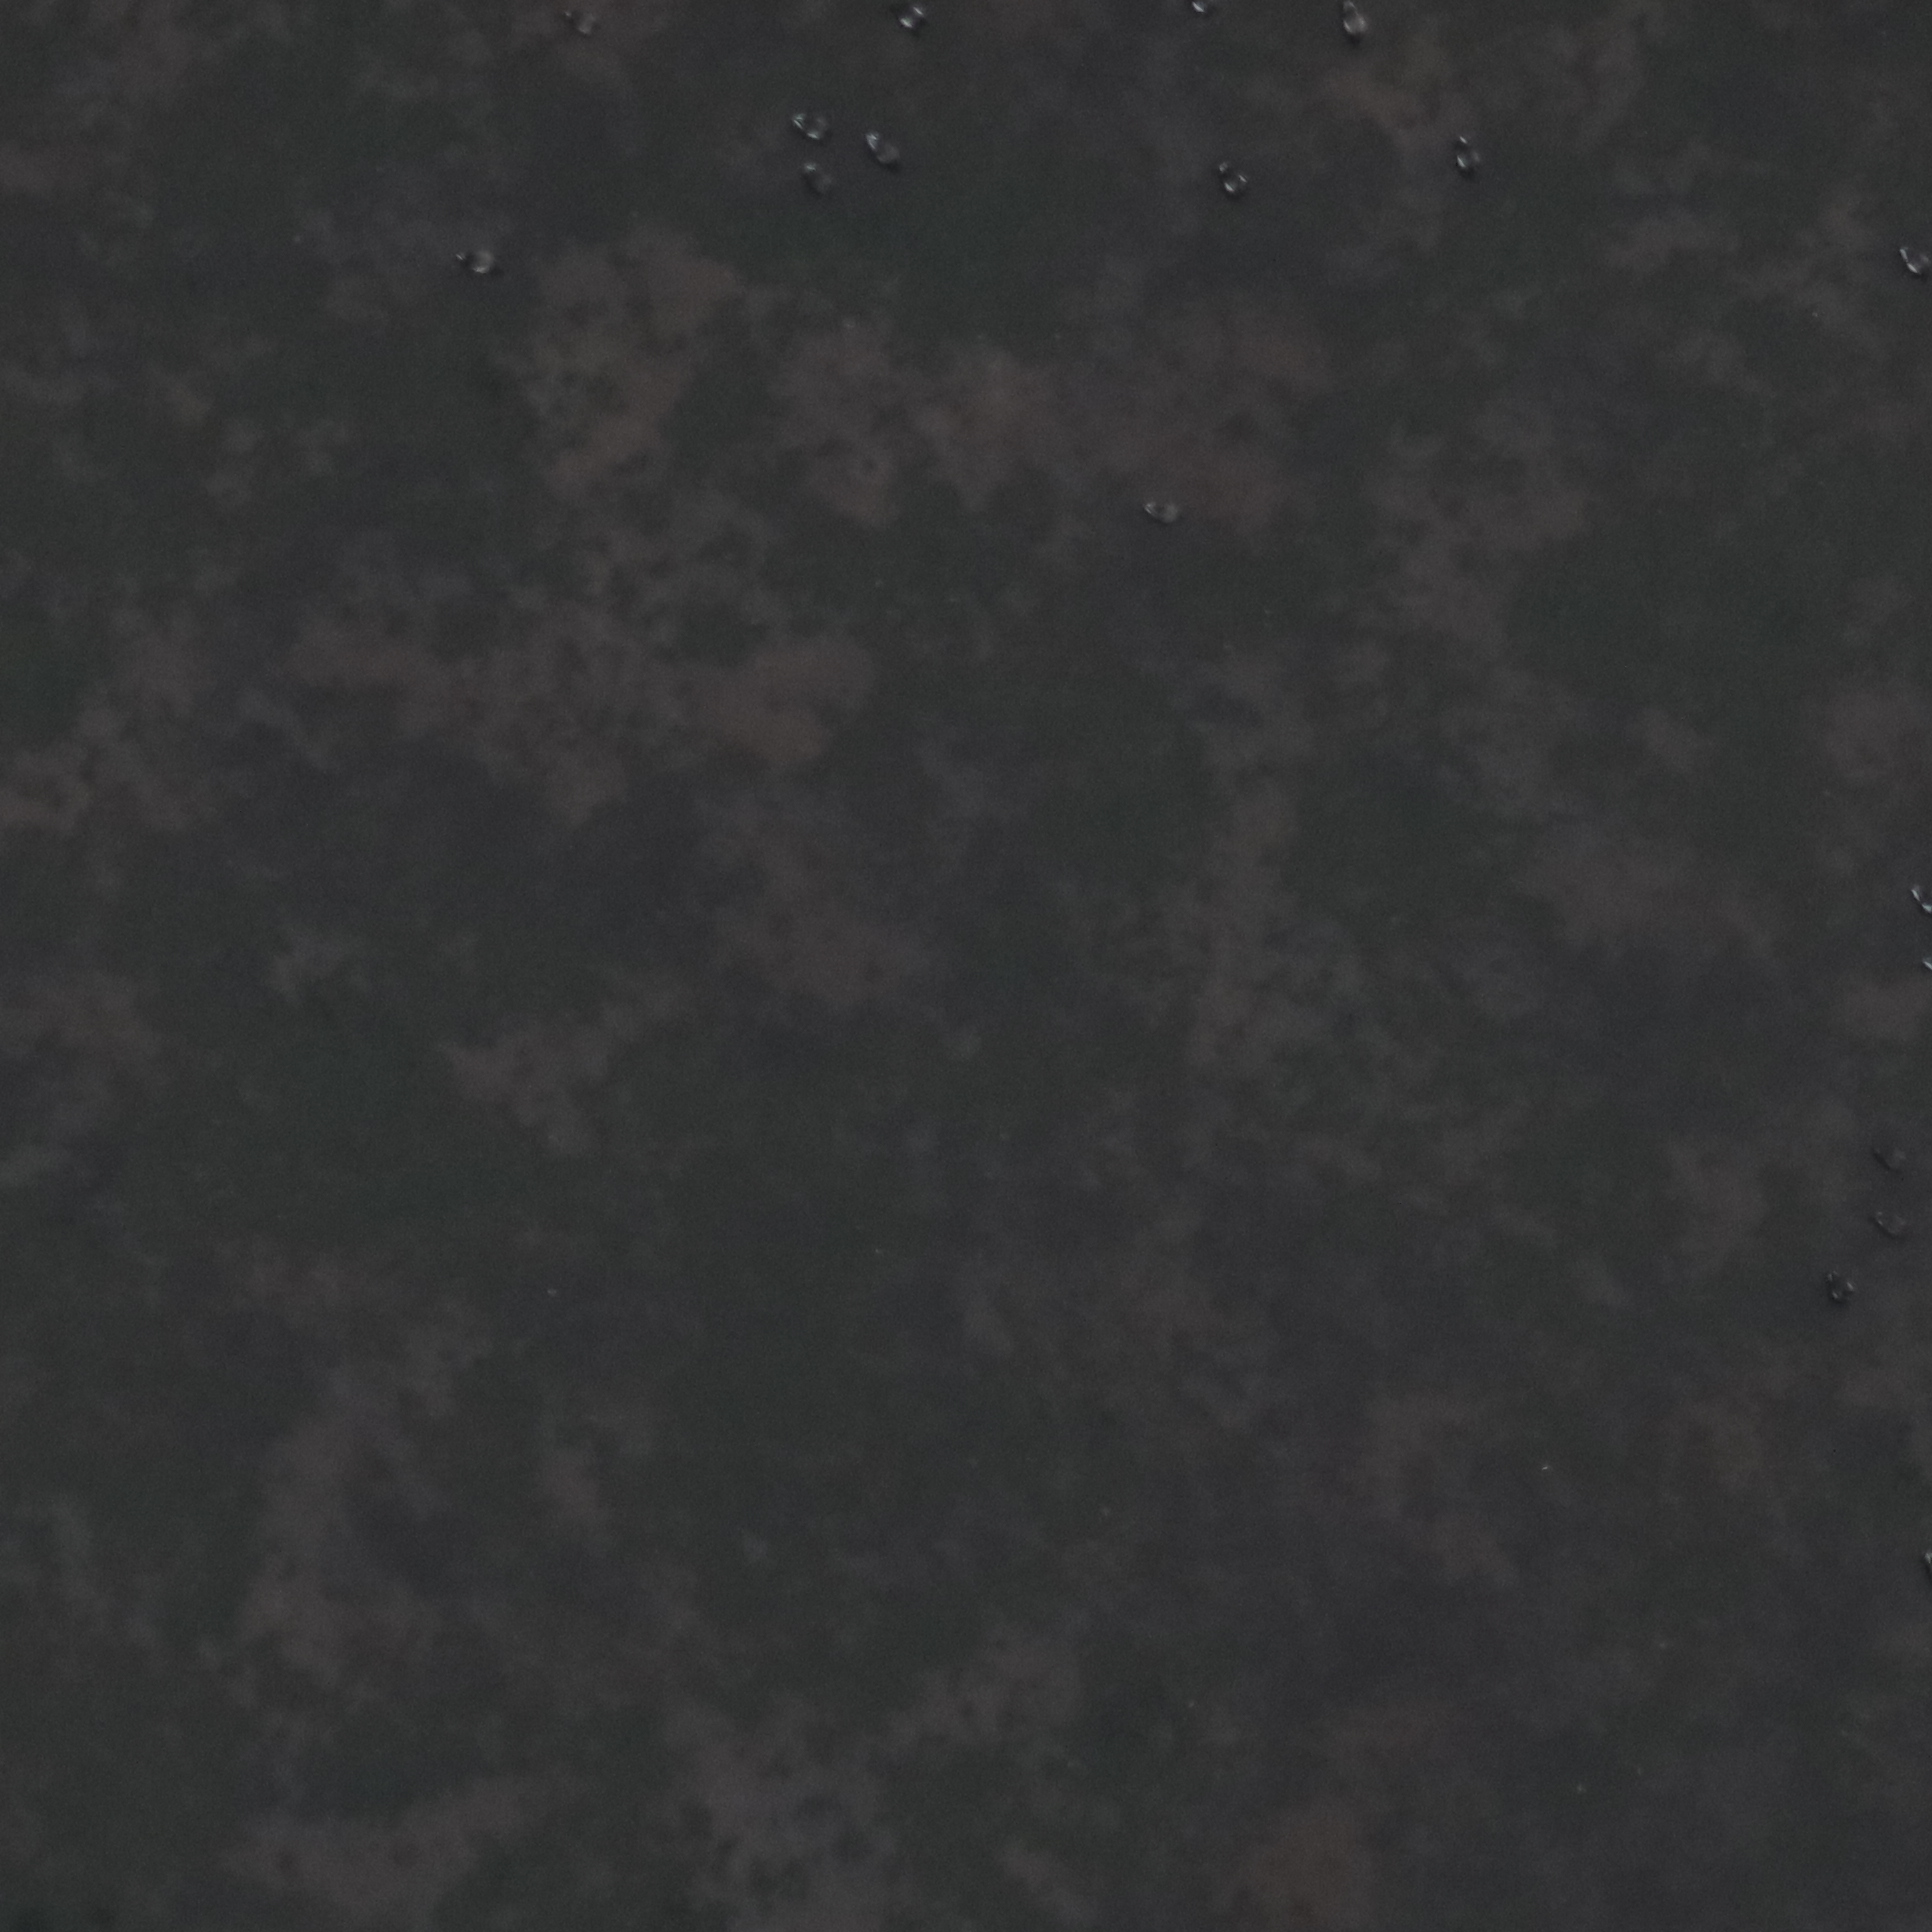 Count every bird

13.